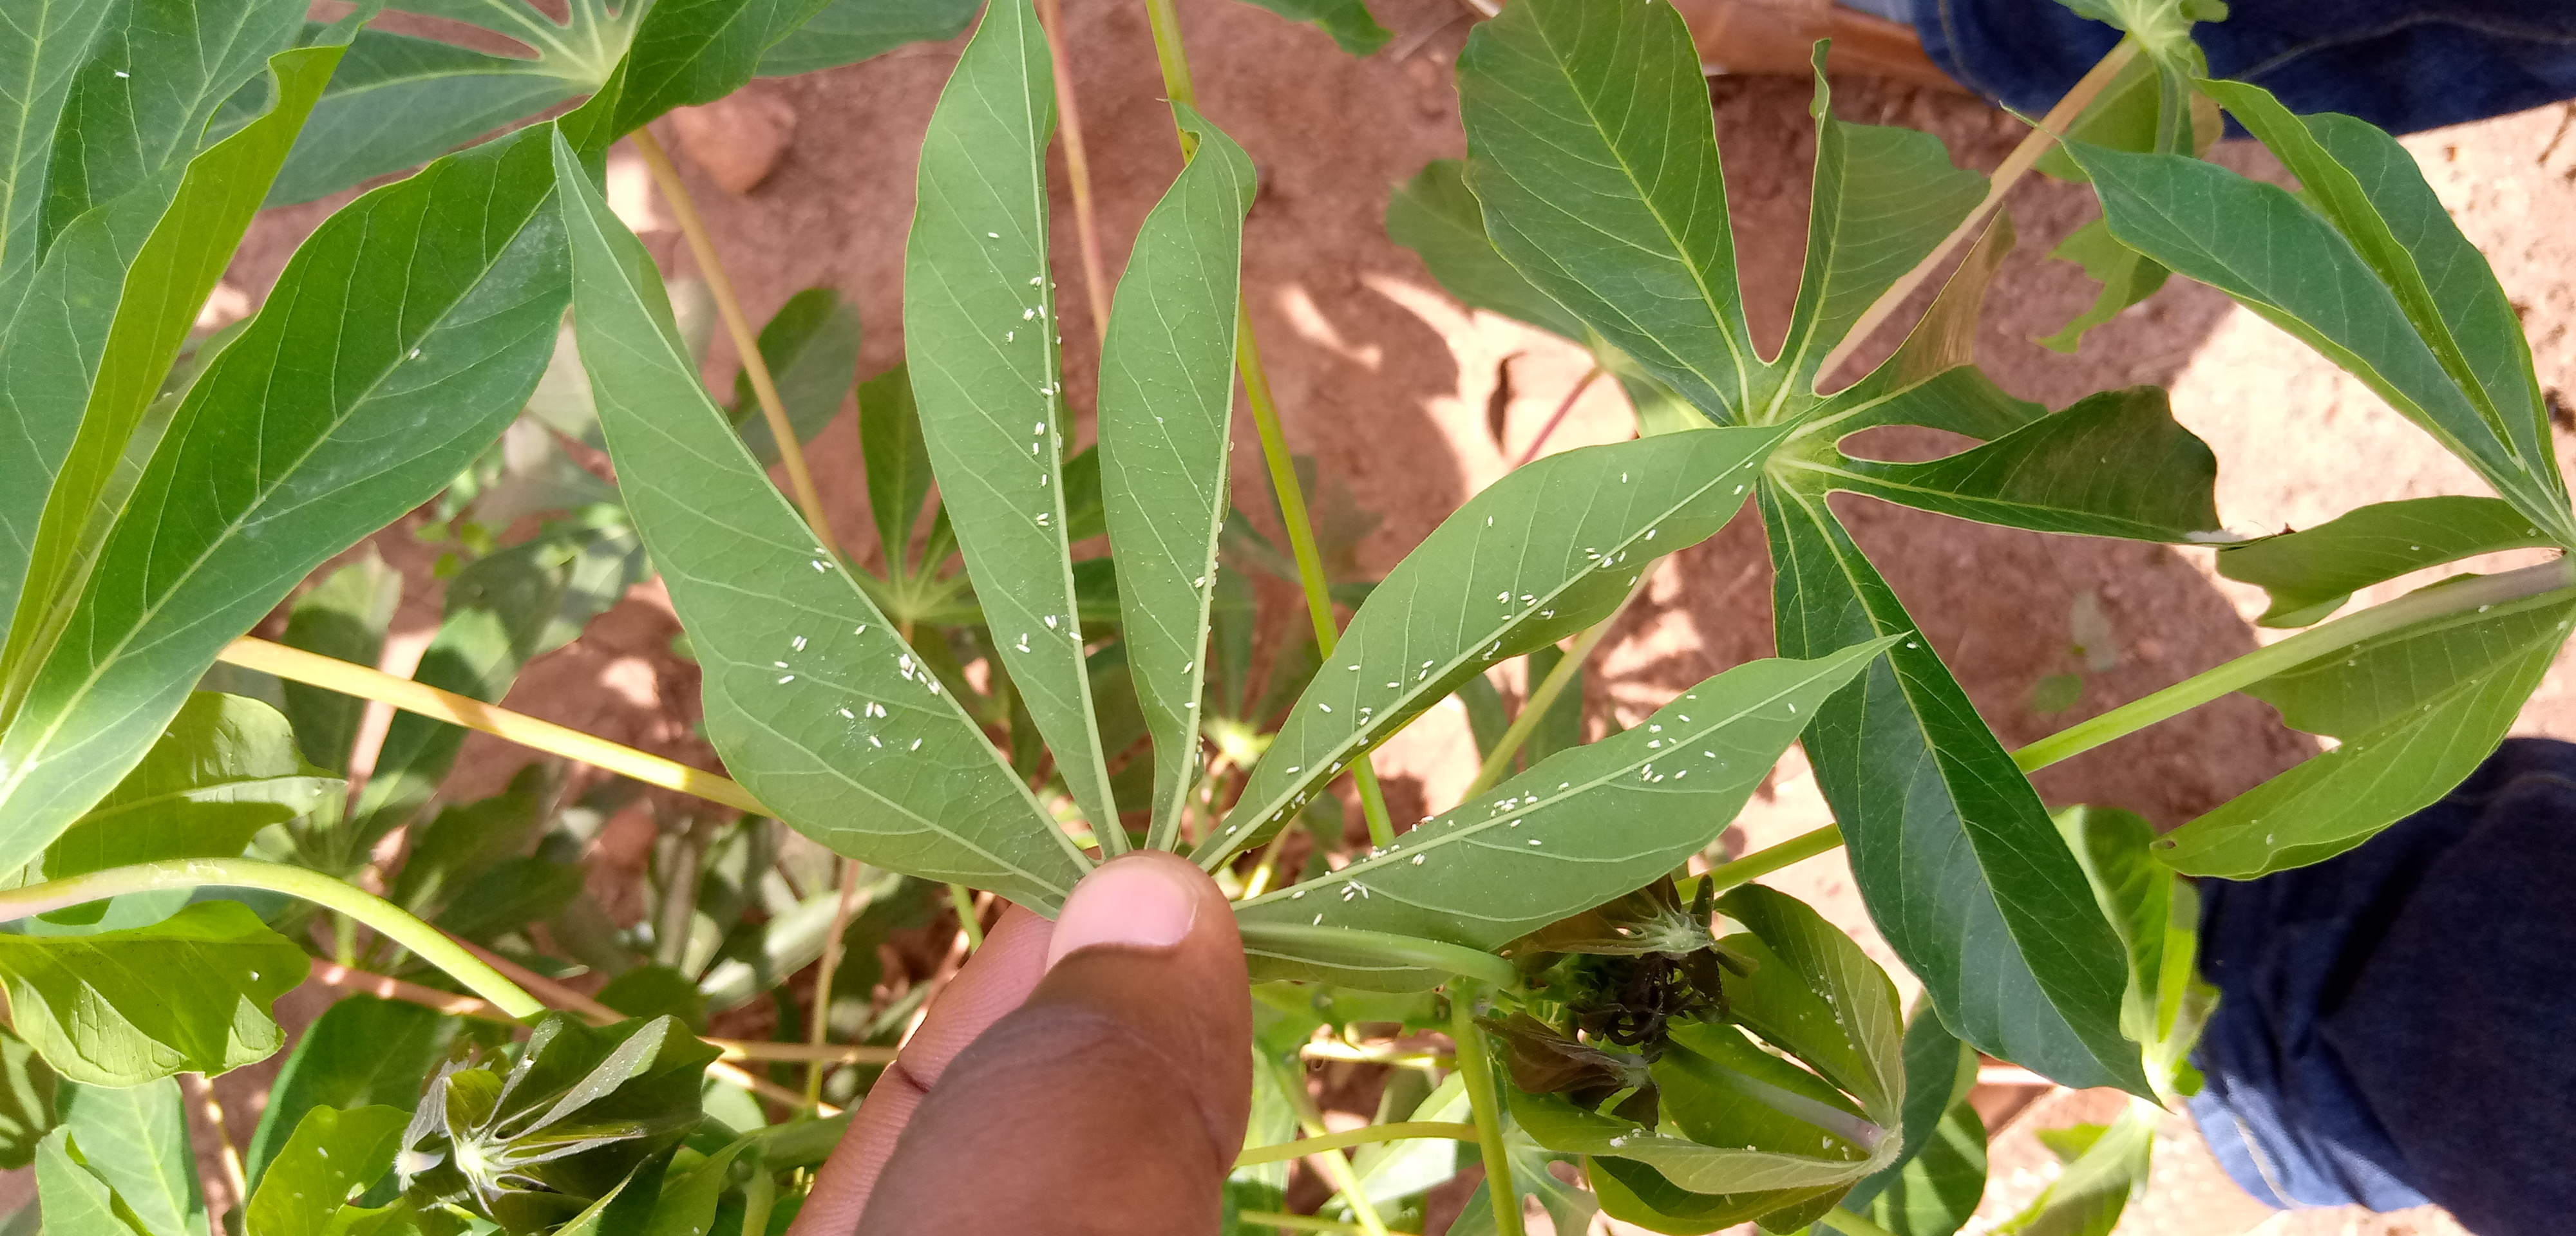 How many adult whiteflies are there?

126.